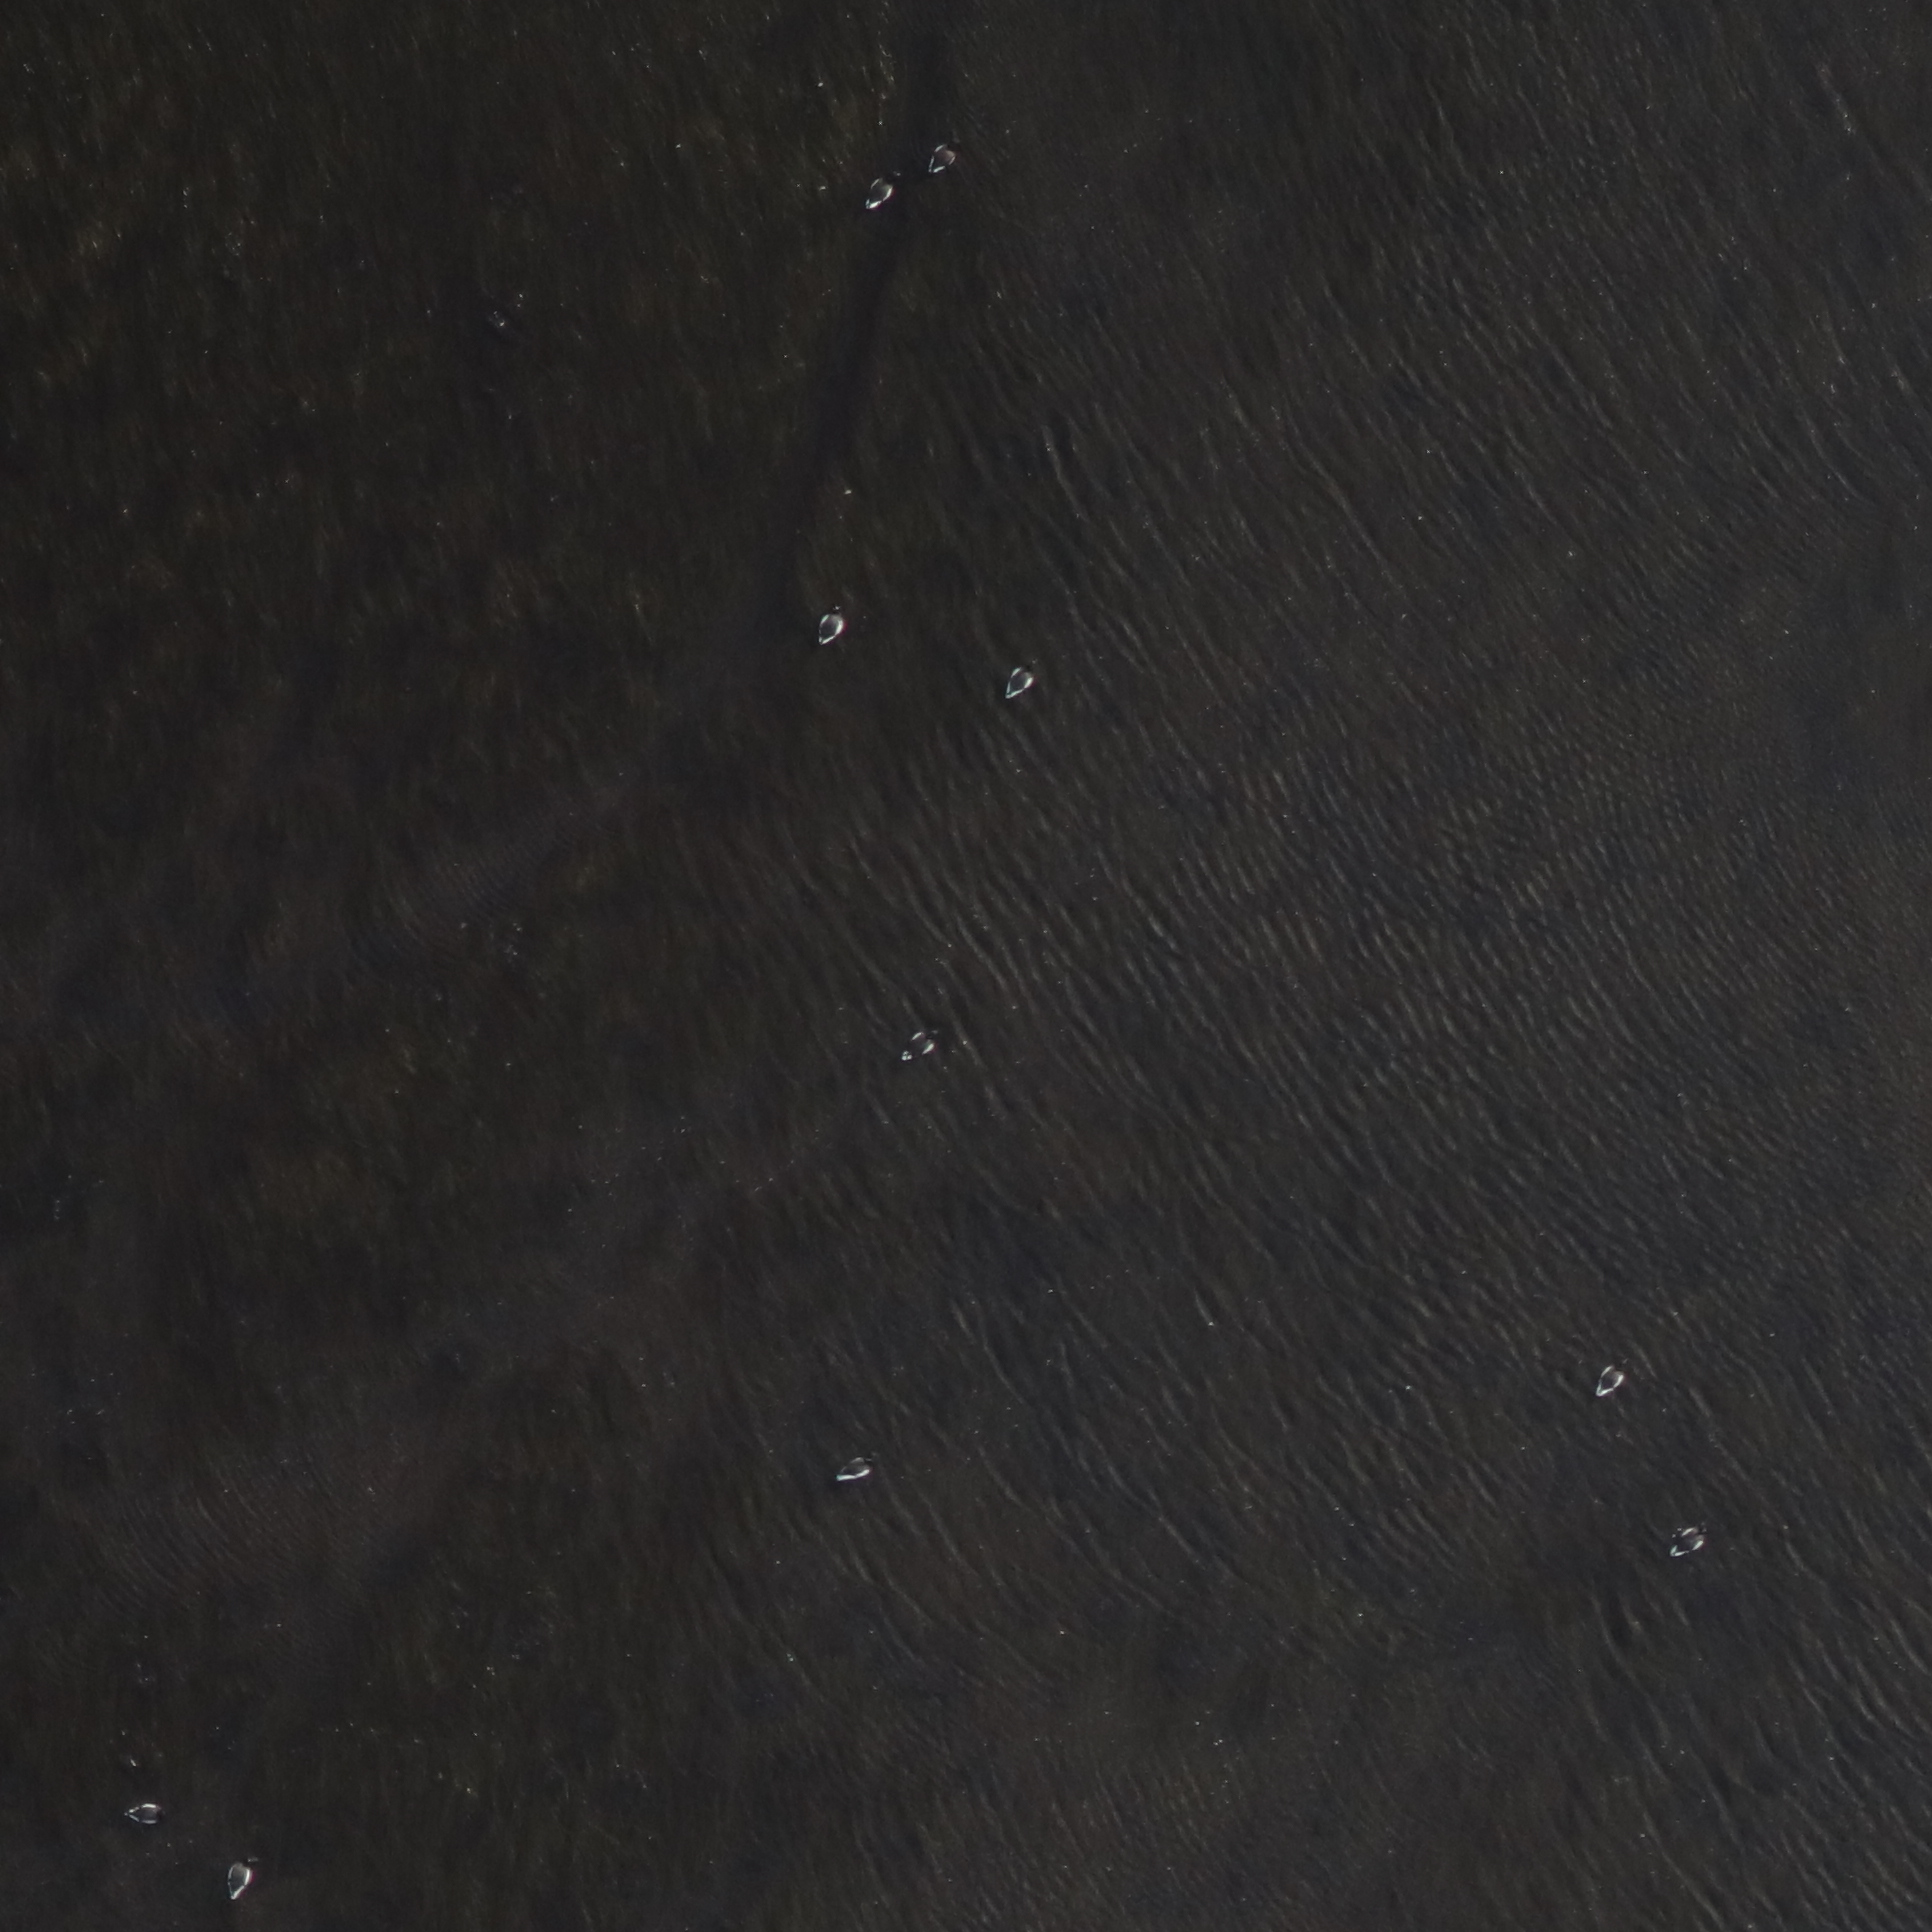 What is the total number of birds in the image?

10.